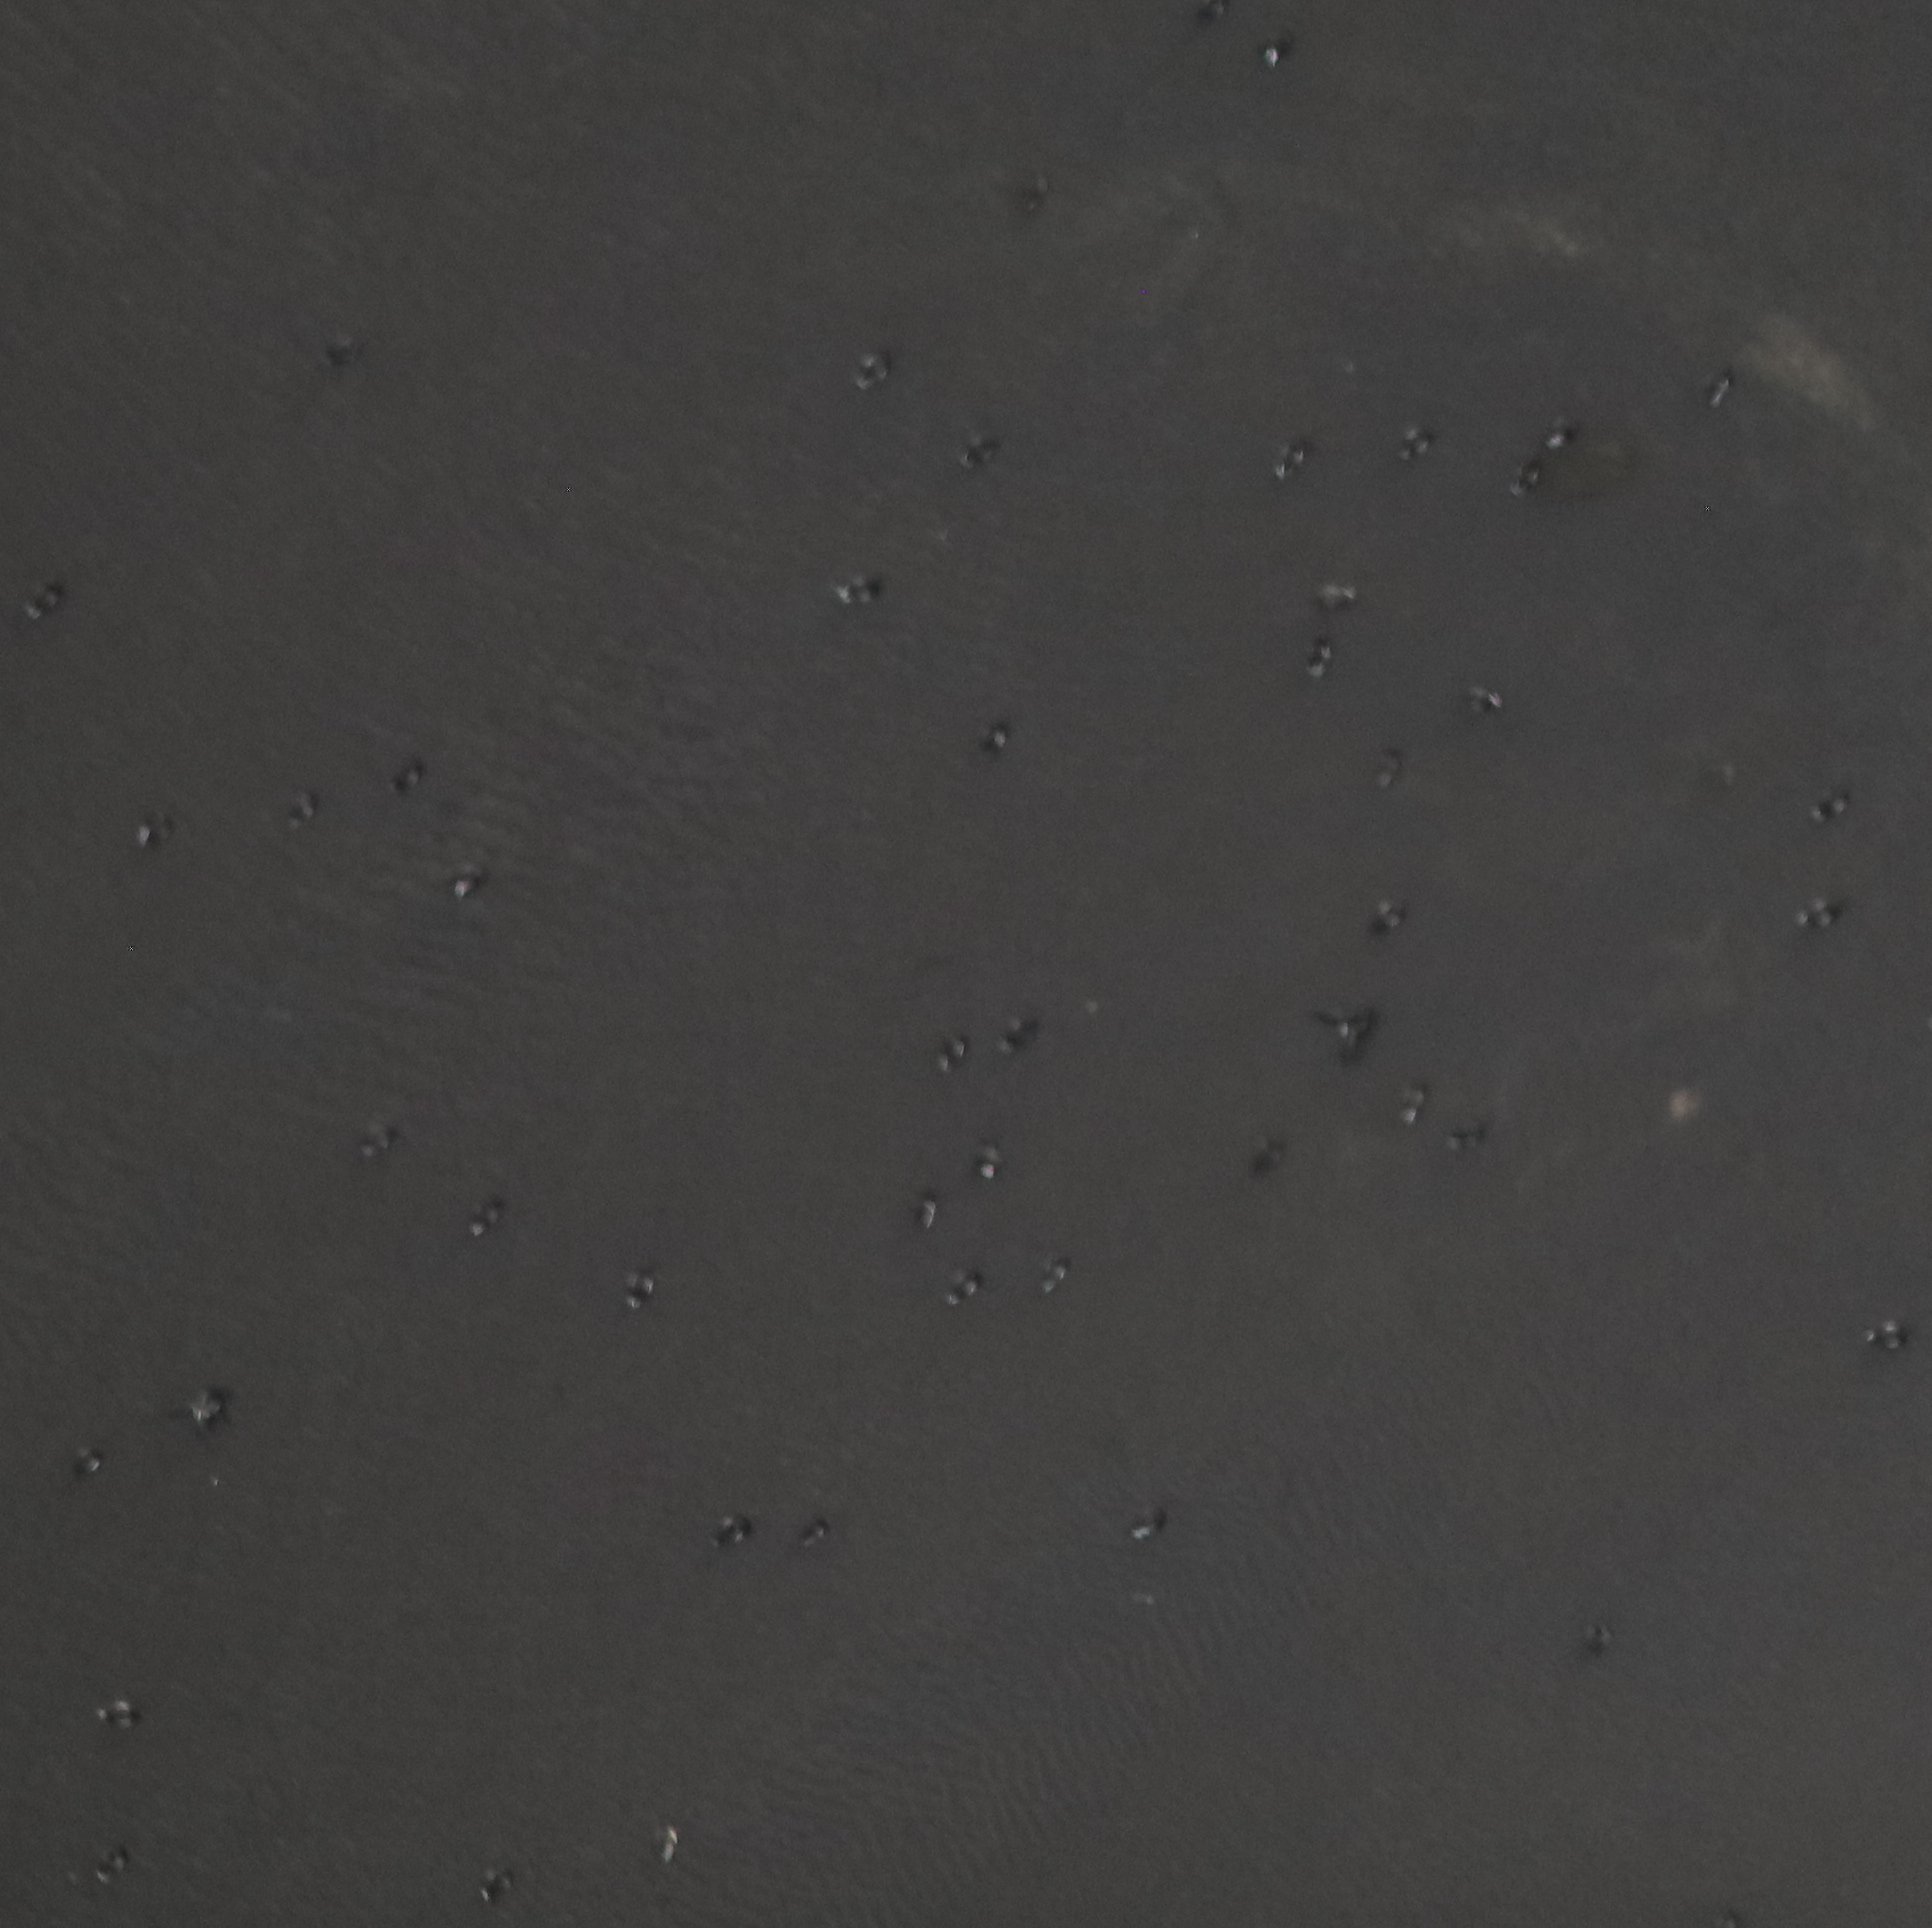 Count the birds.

48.